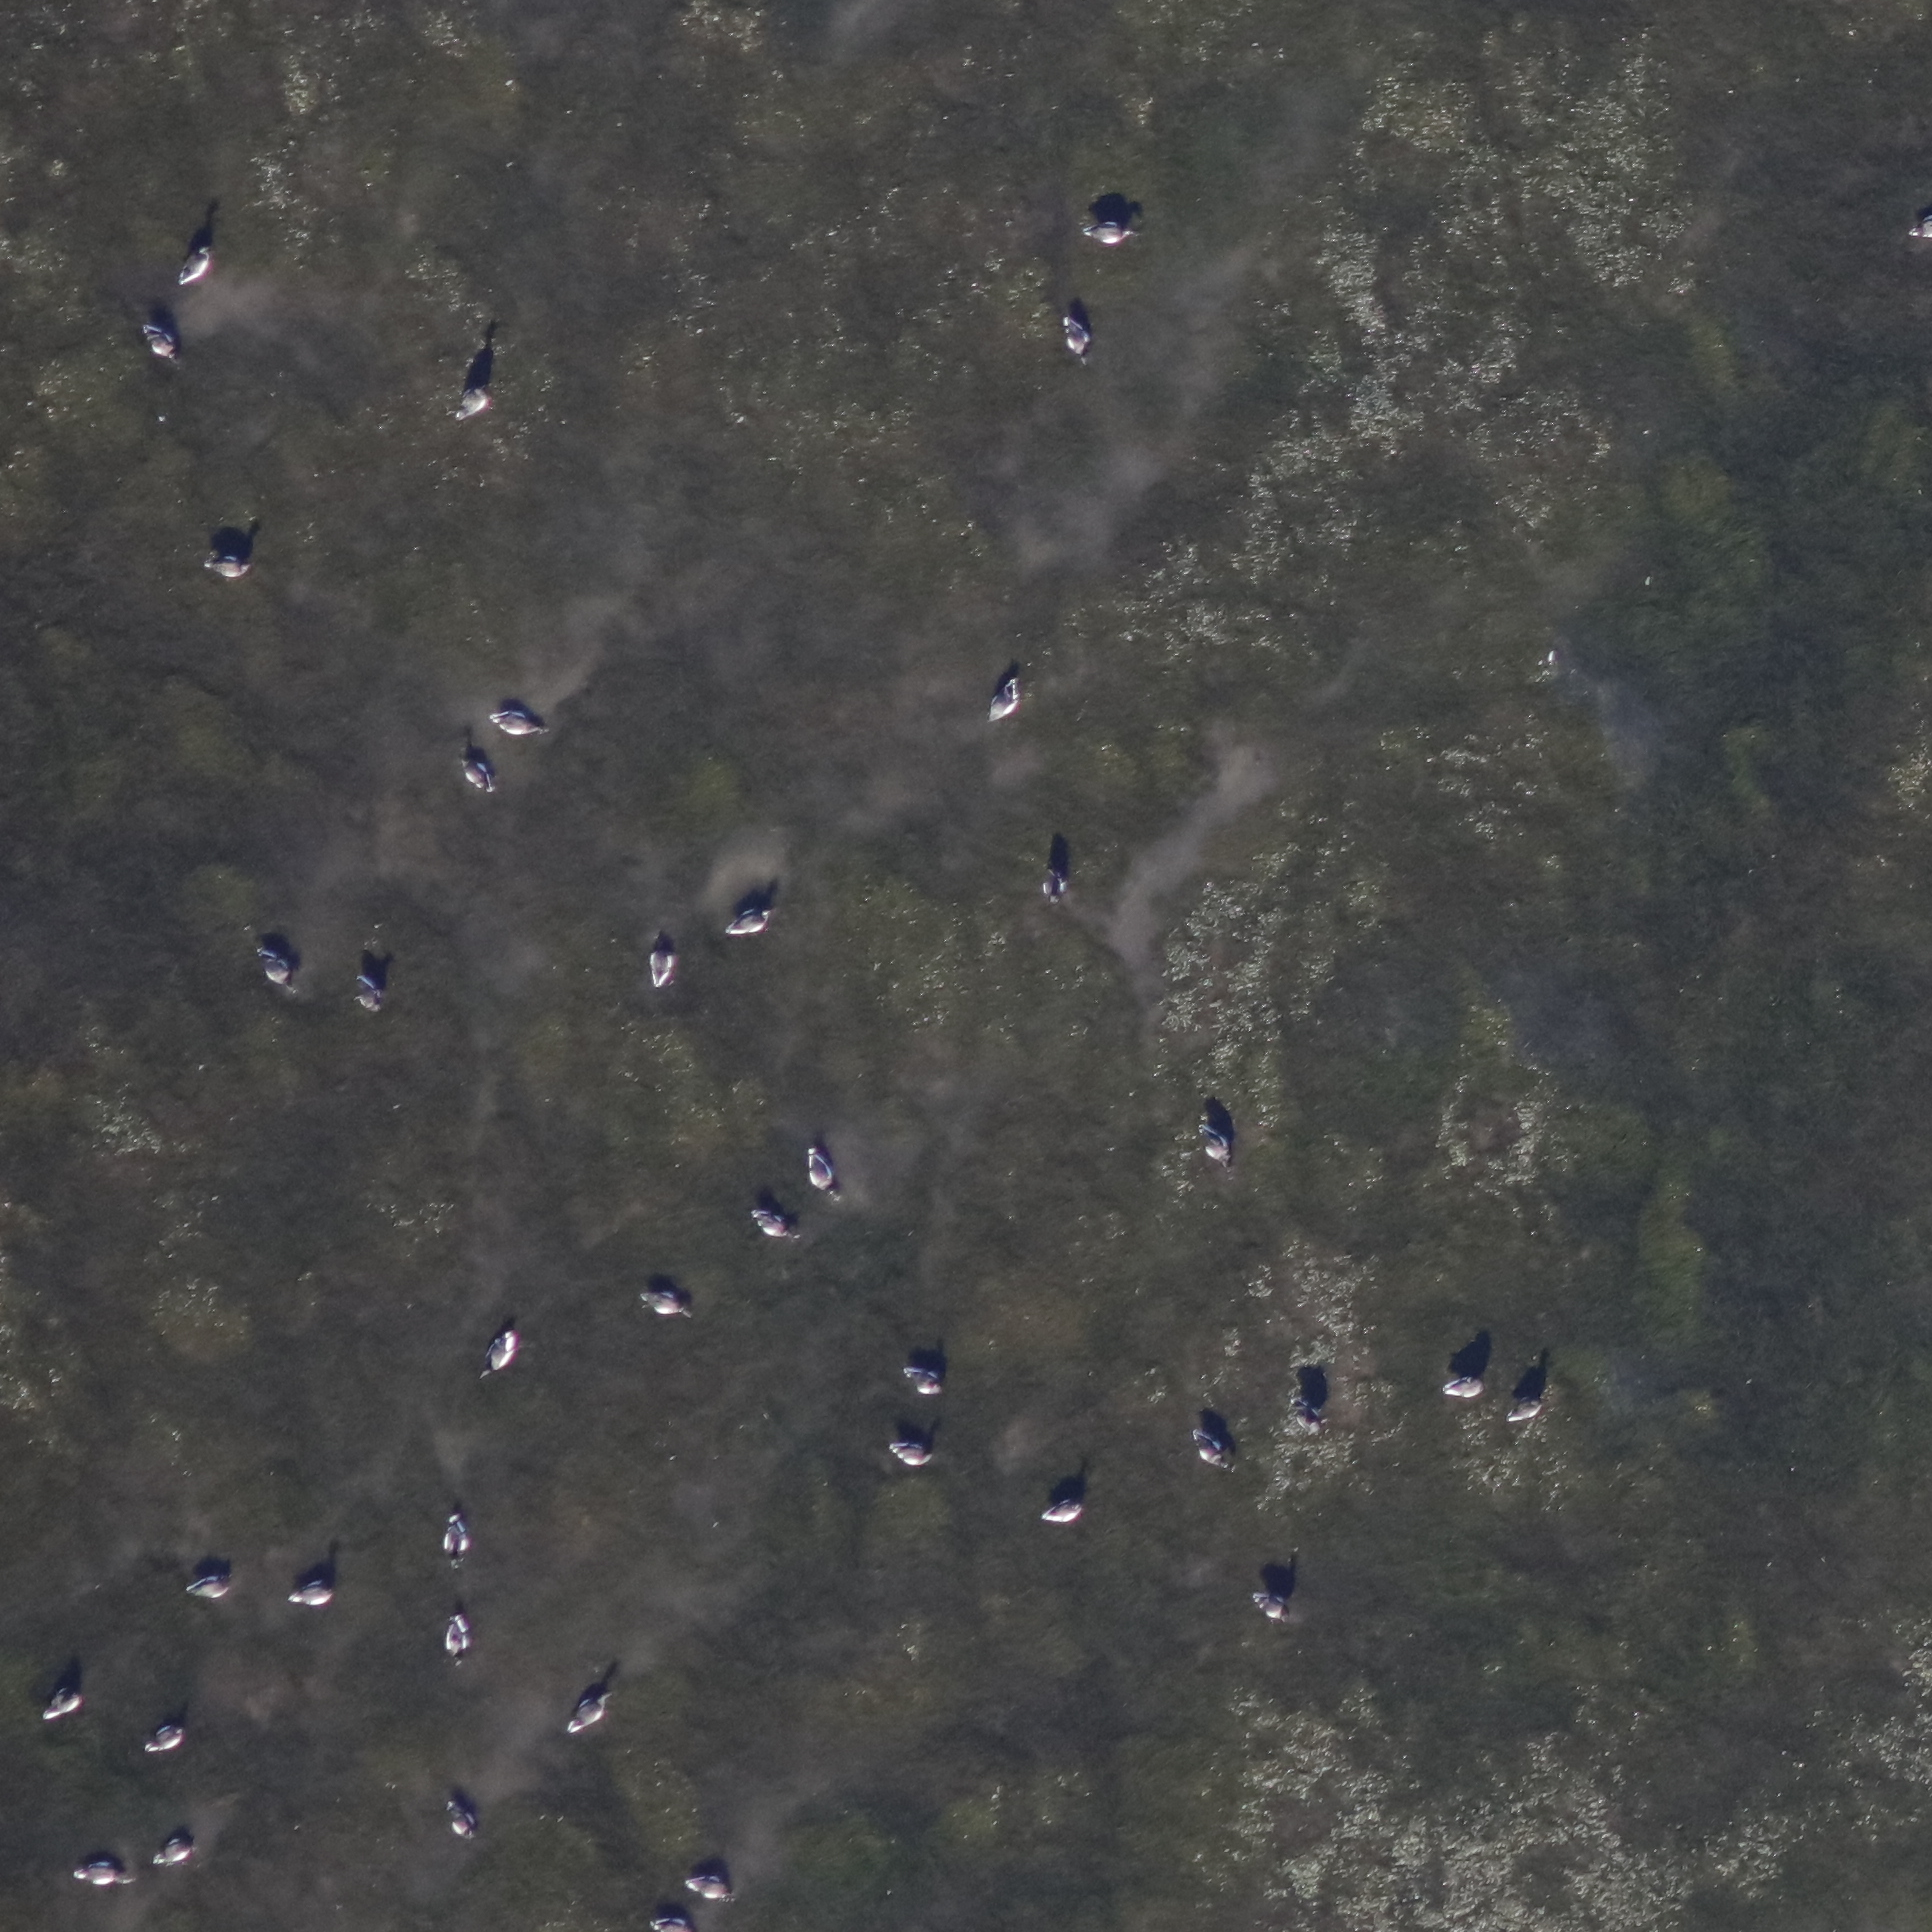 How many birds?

39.